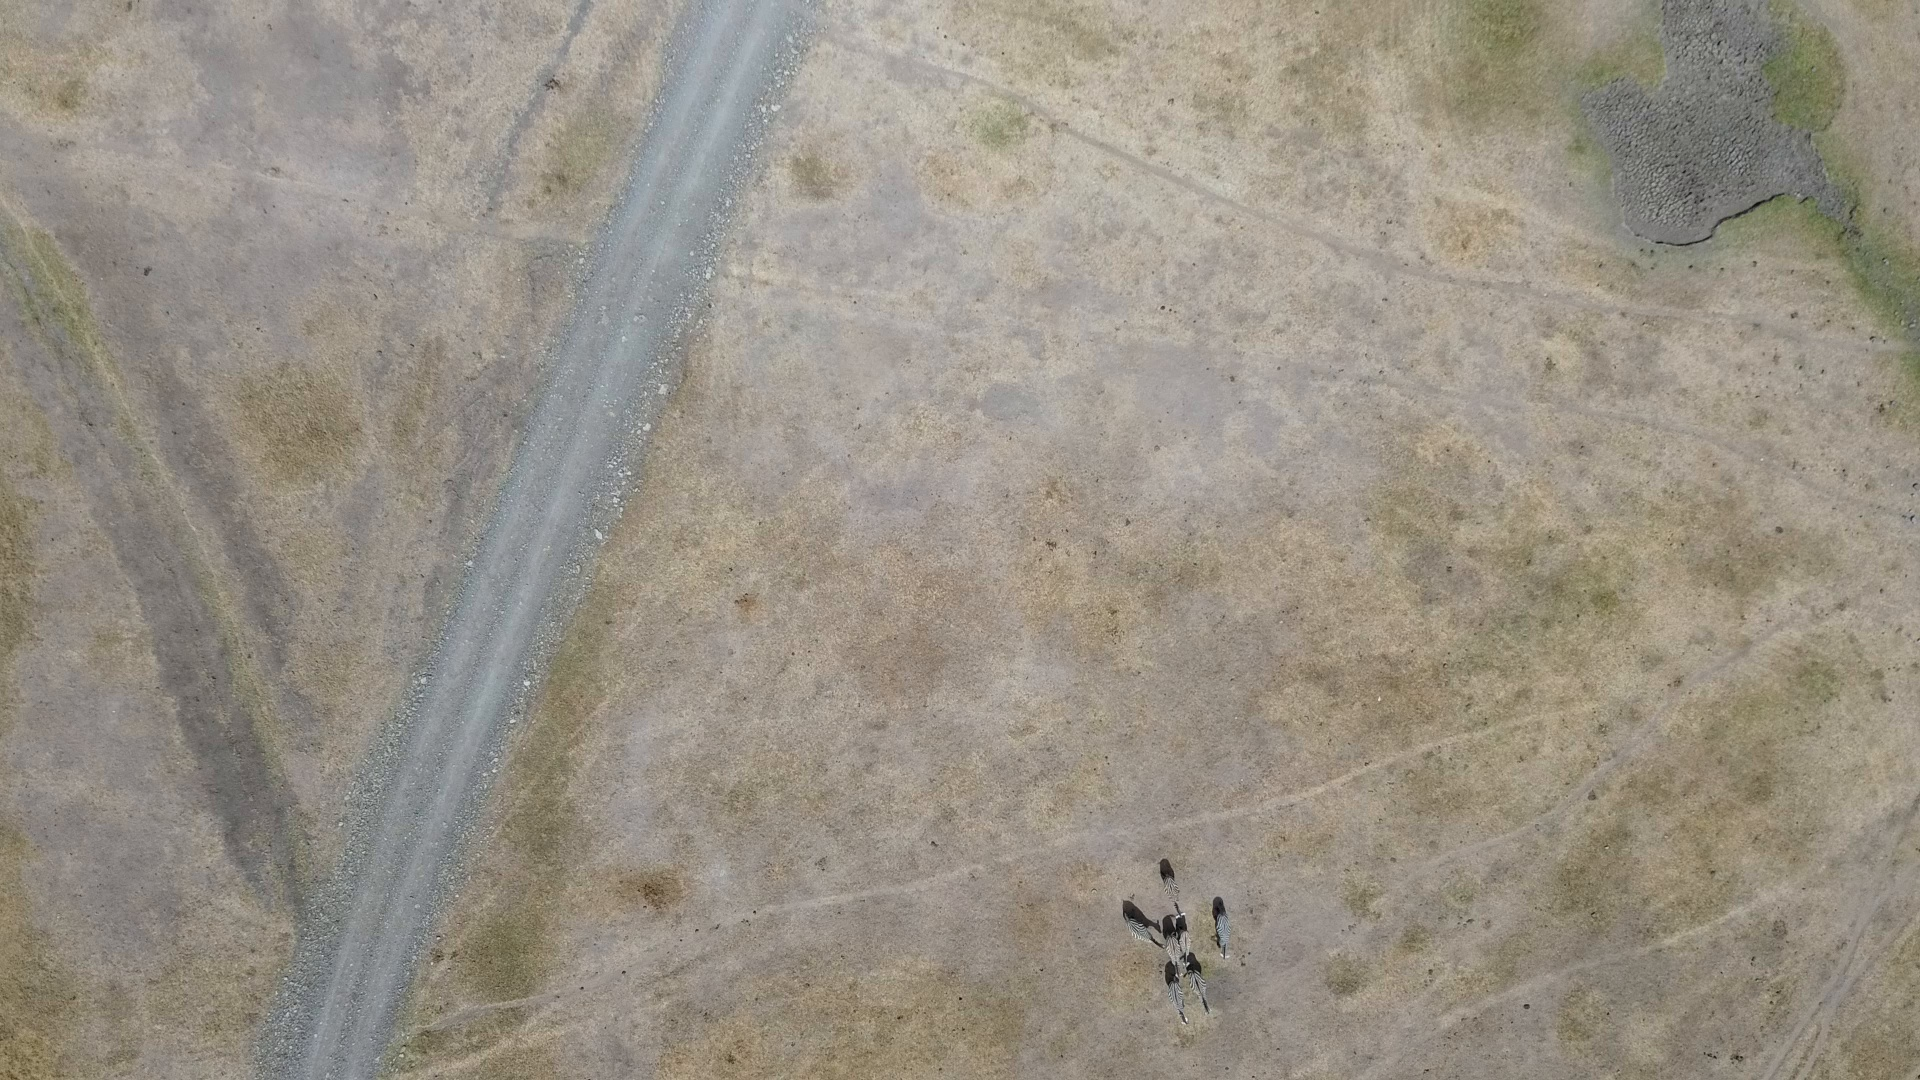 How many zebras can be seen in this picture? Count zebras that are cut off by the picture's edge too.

8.